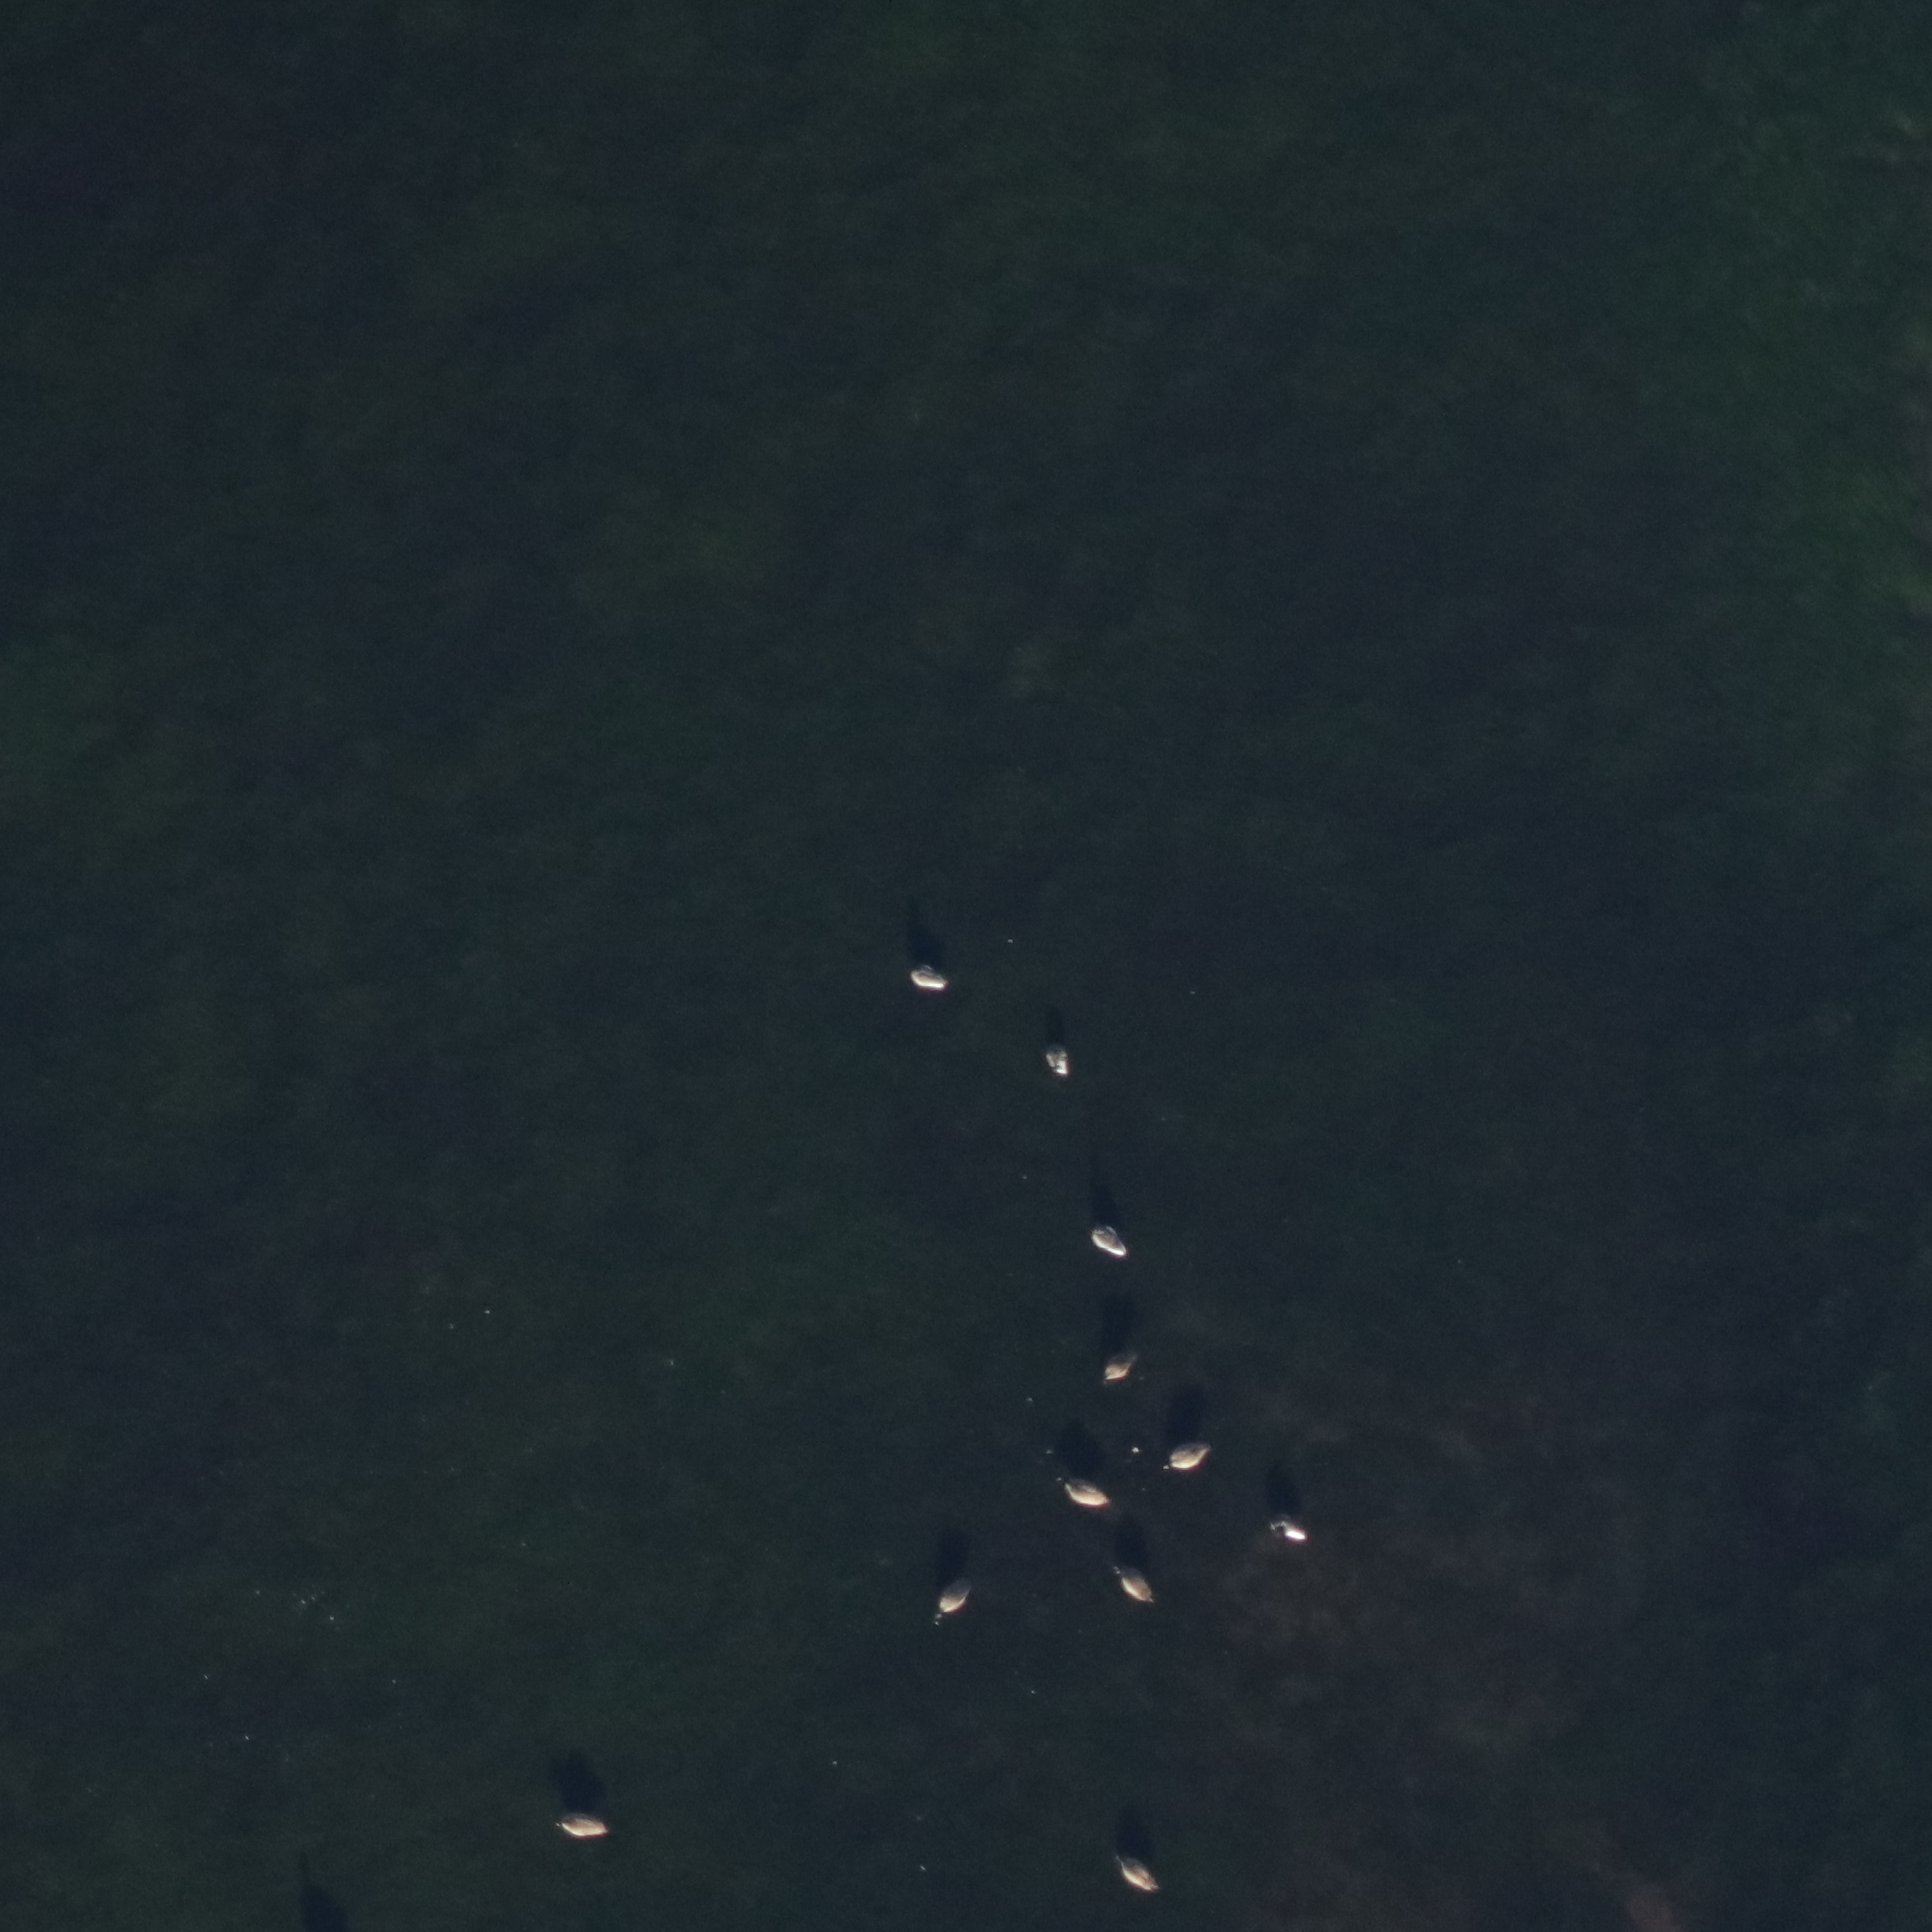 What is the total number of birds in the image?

11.